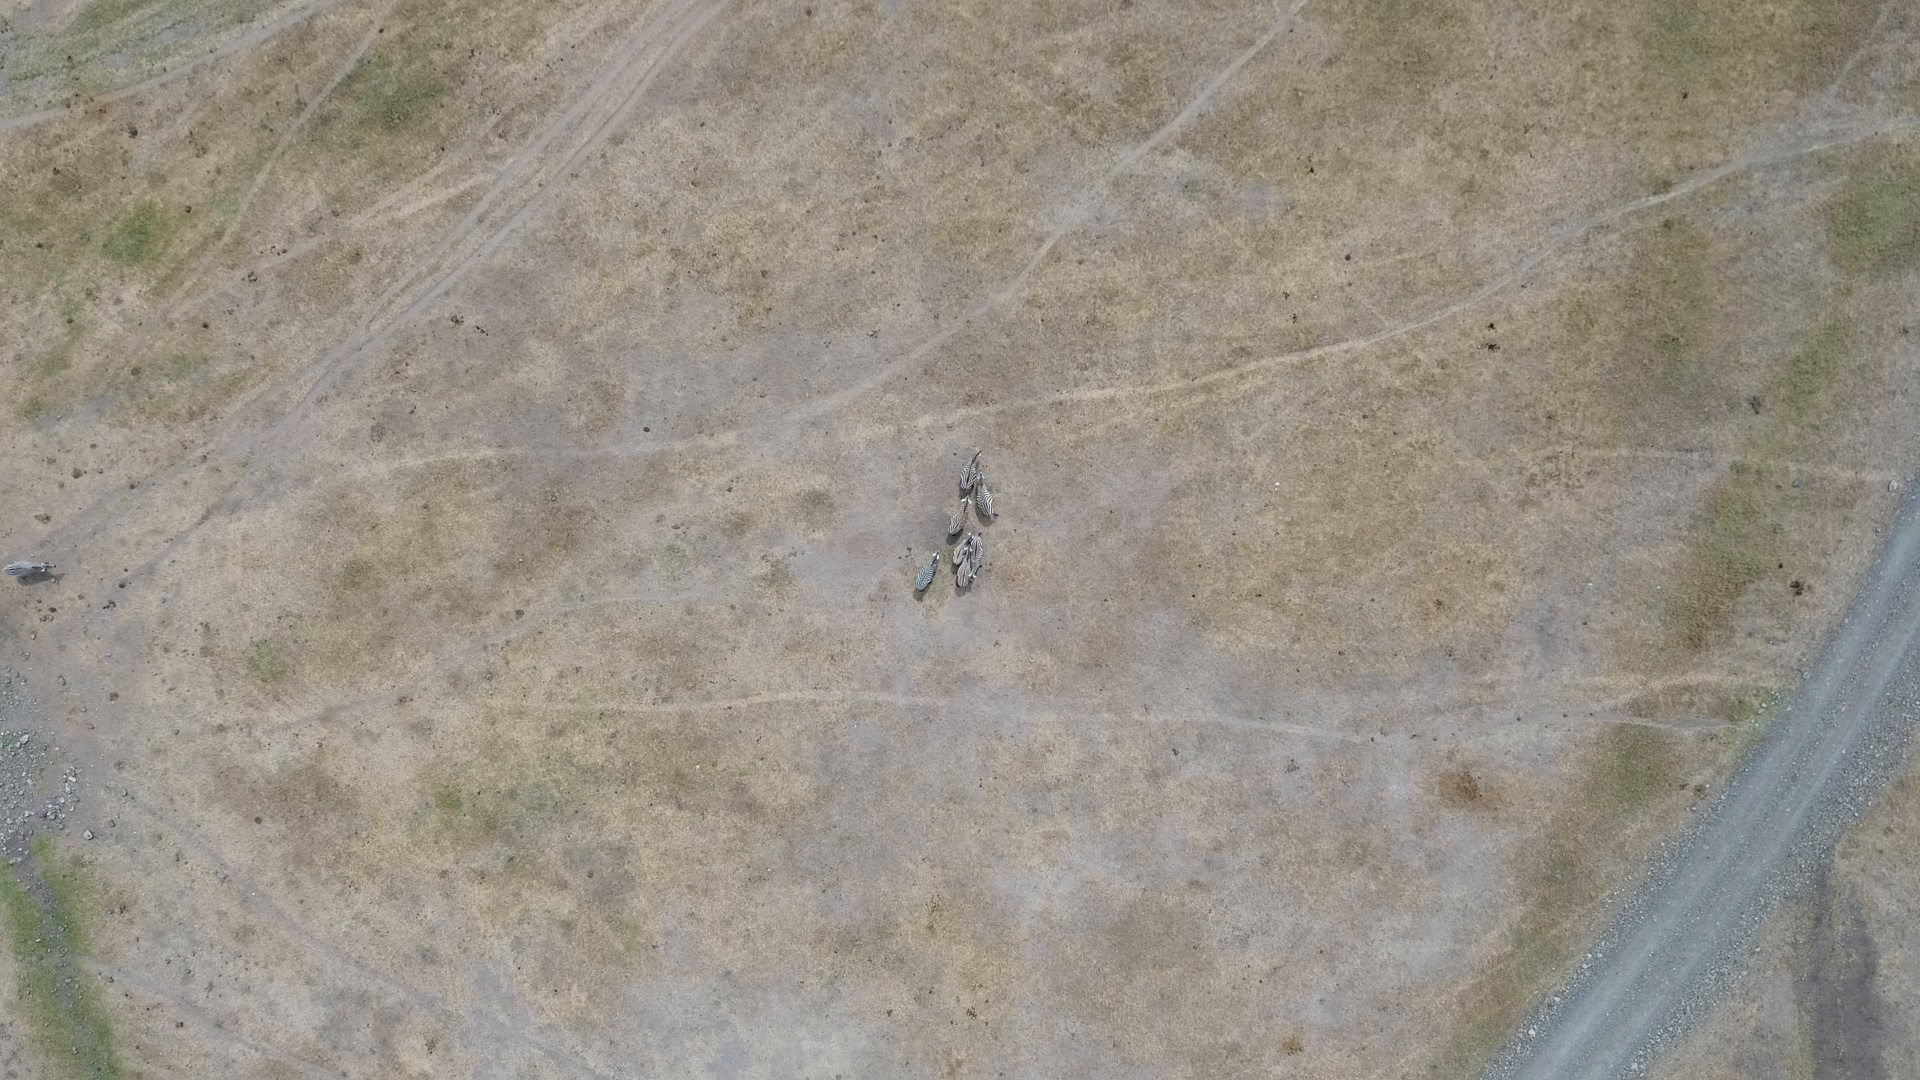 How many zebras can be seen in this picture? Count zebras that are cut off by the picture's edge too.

8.